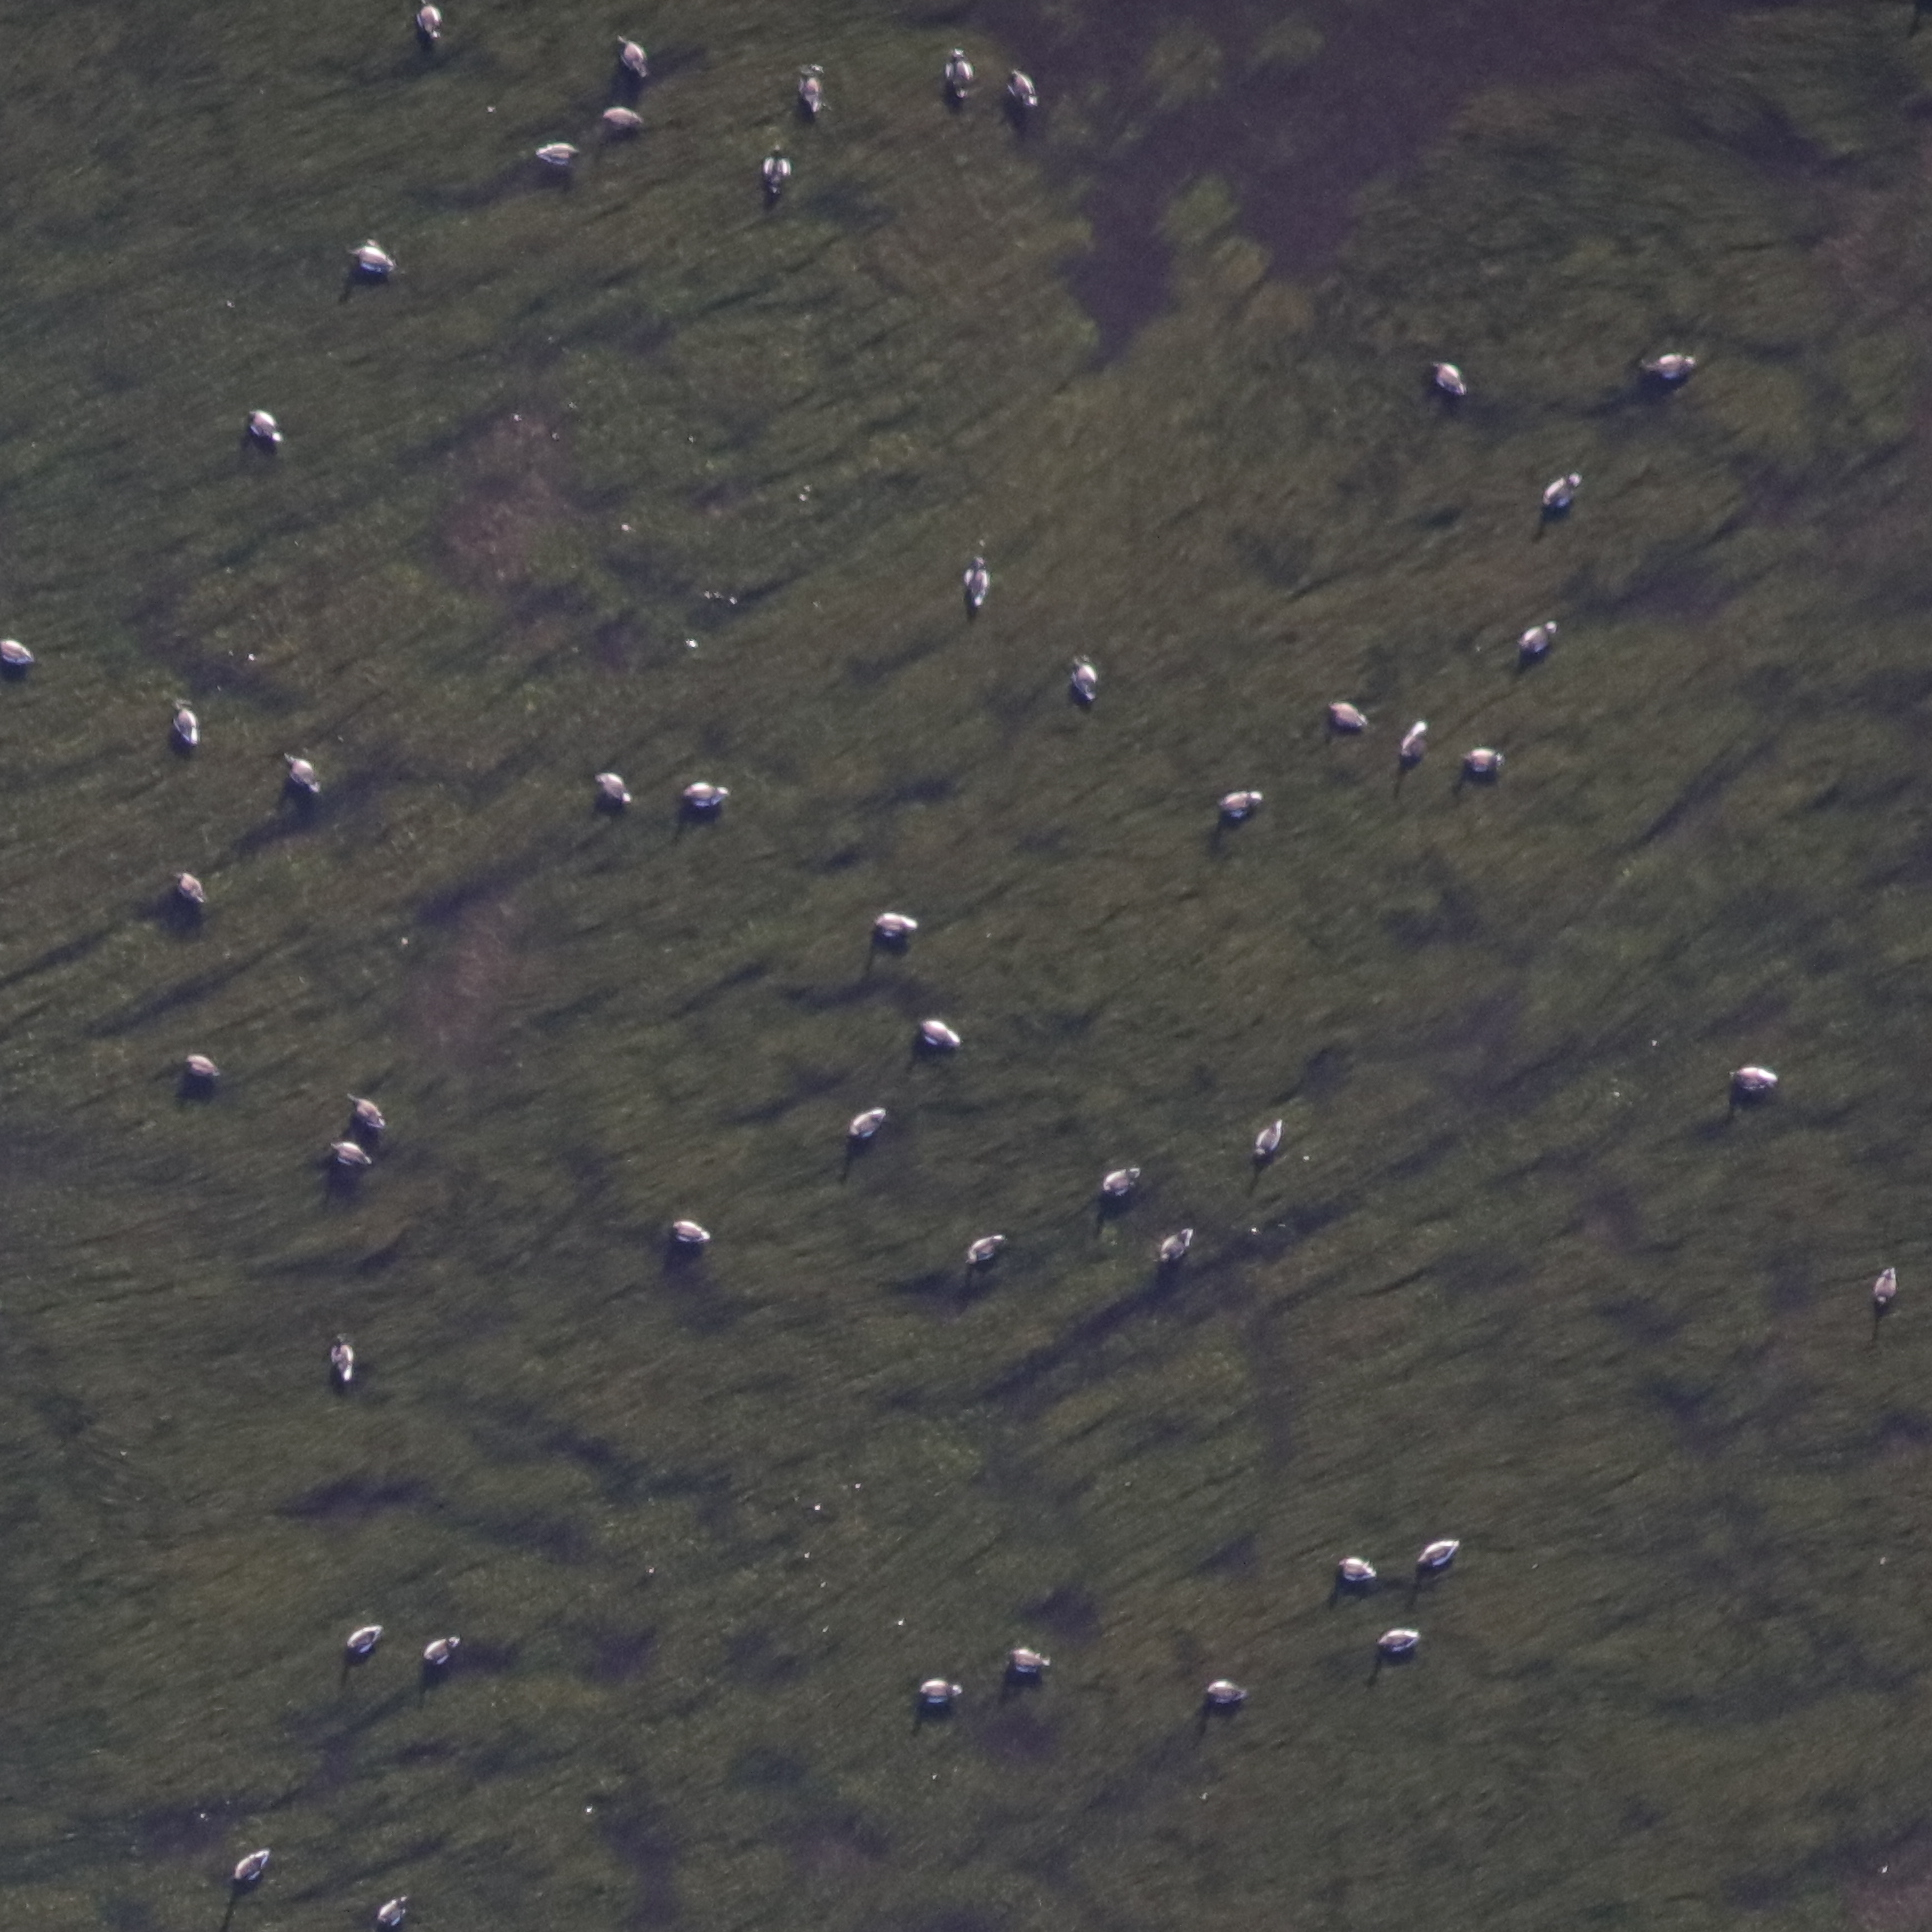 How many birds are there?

50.